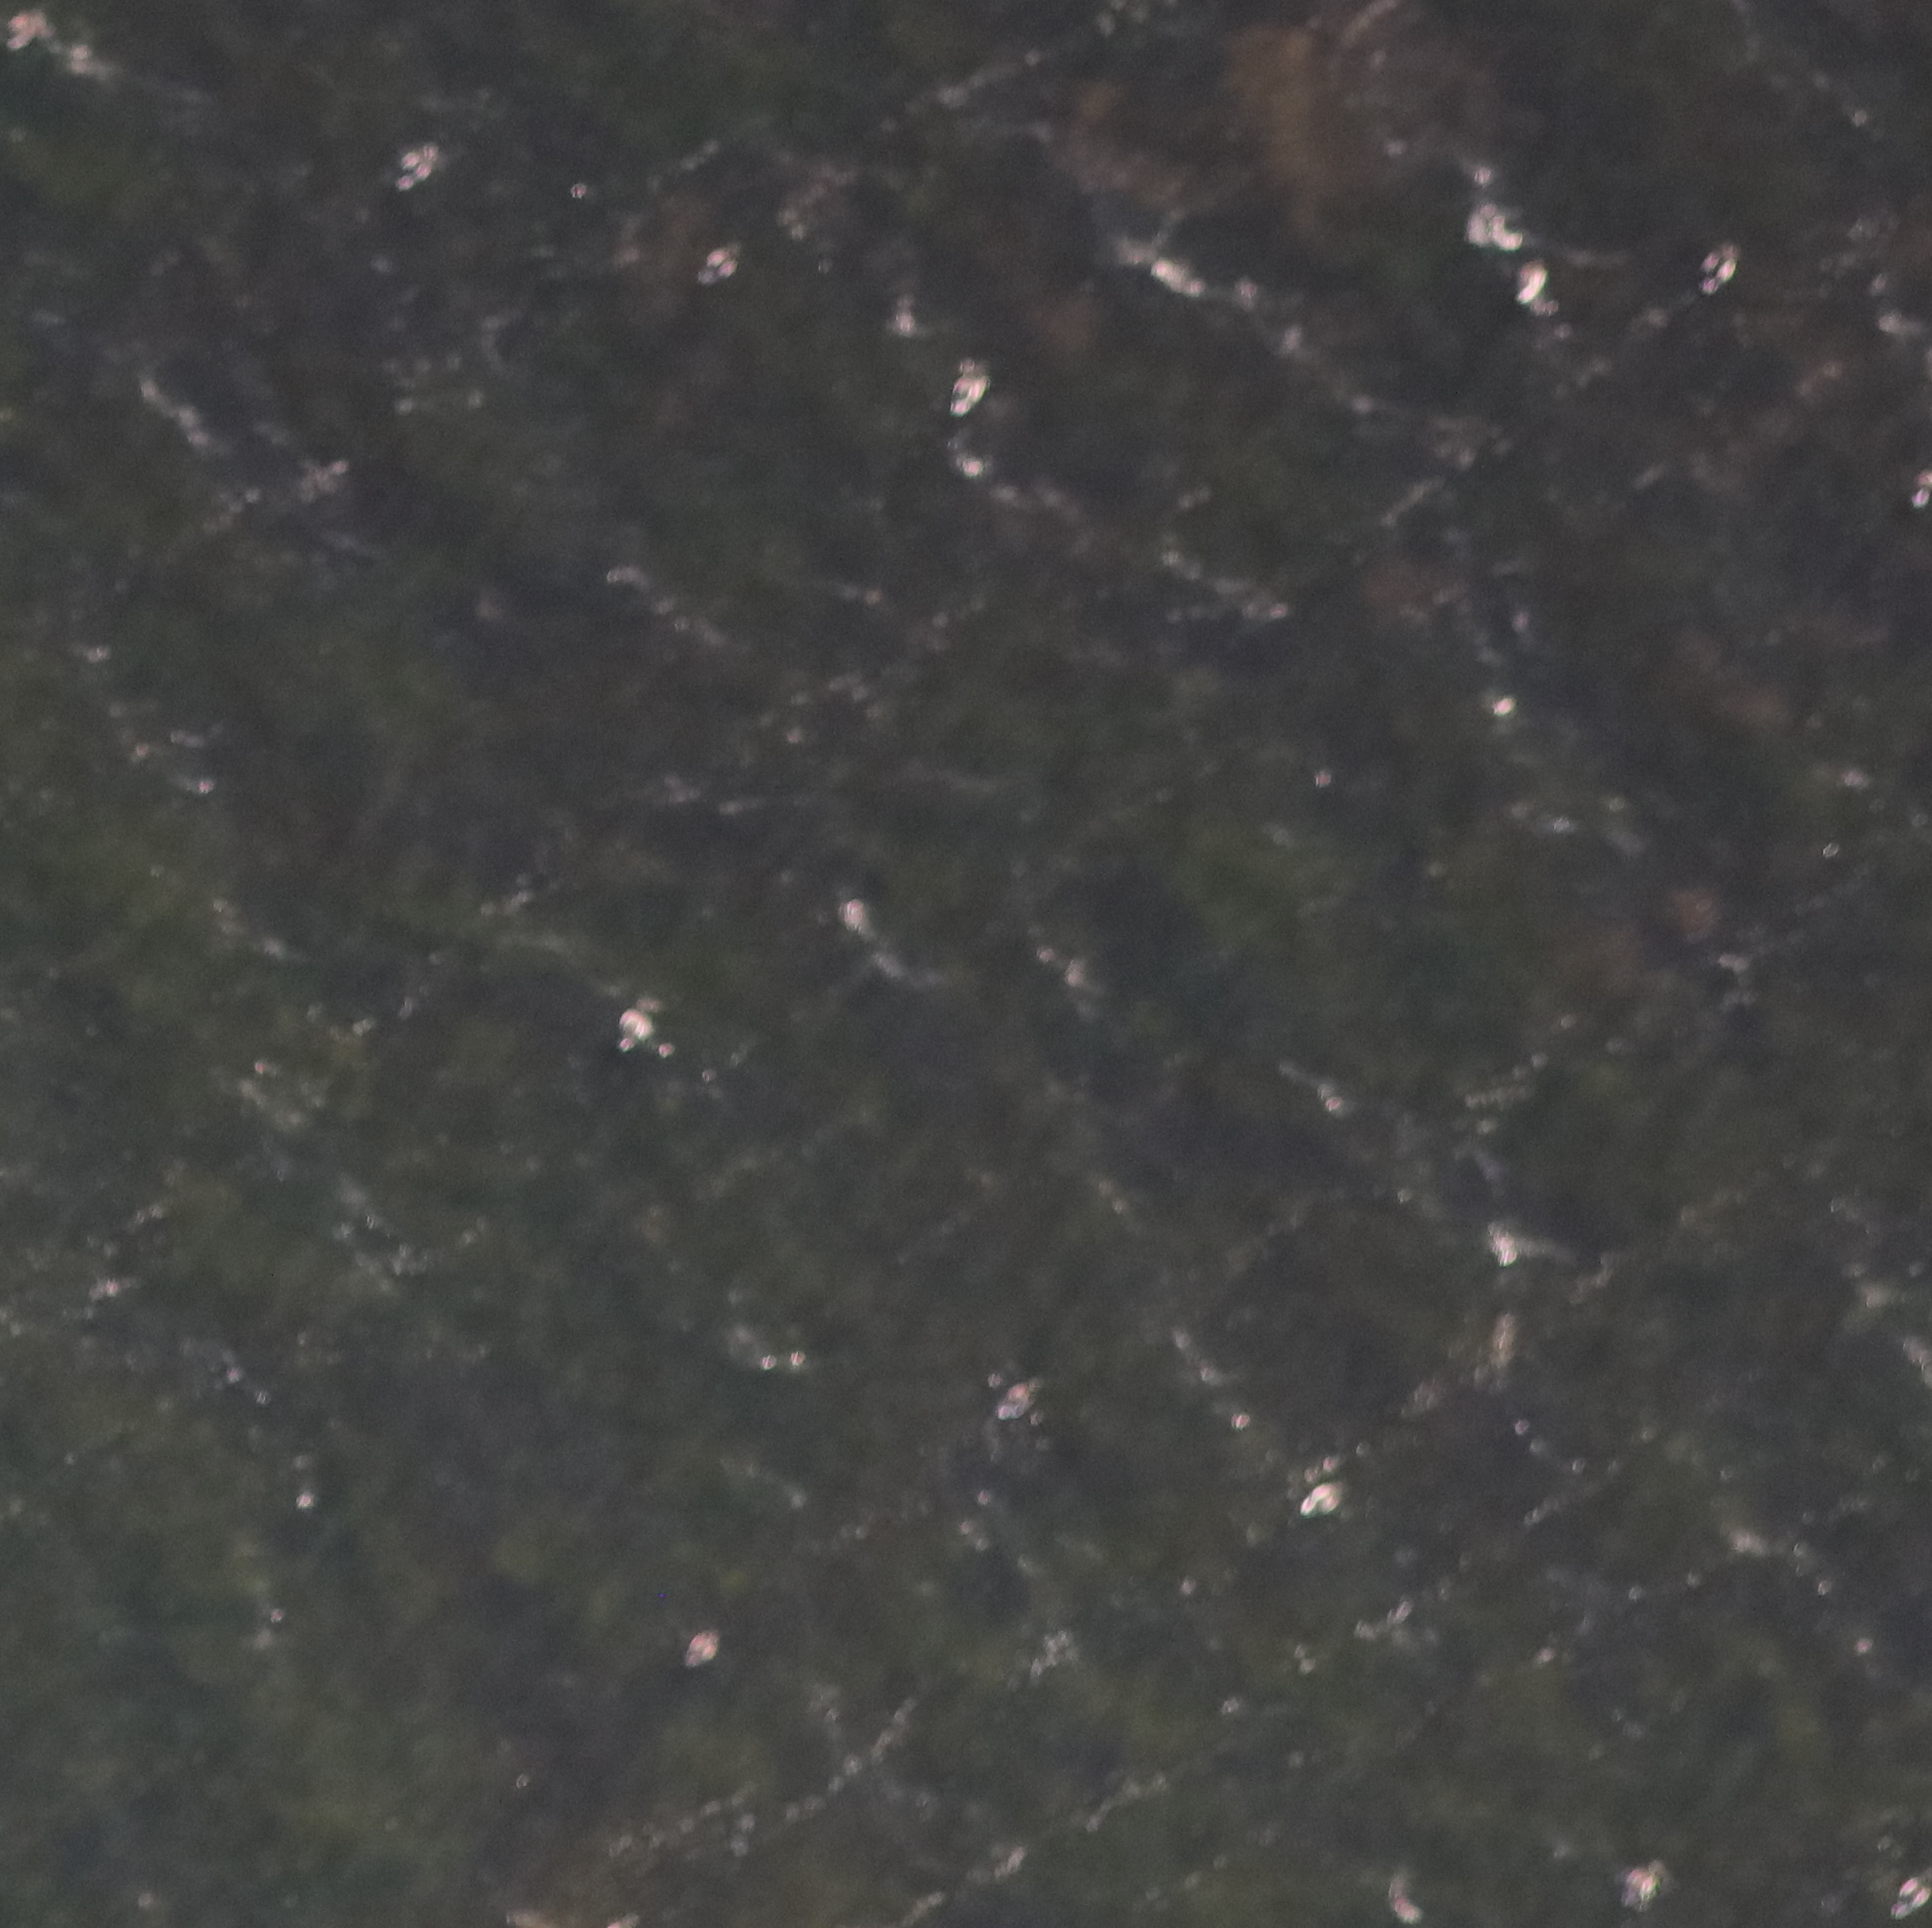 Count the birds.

13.